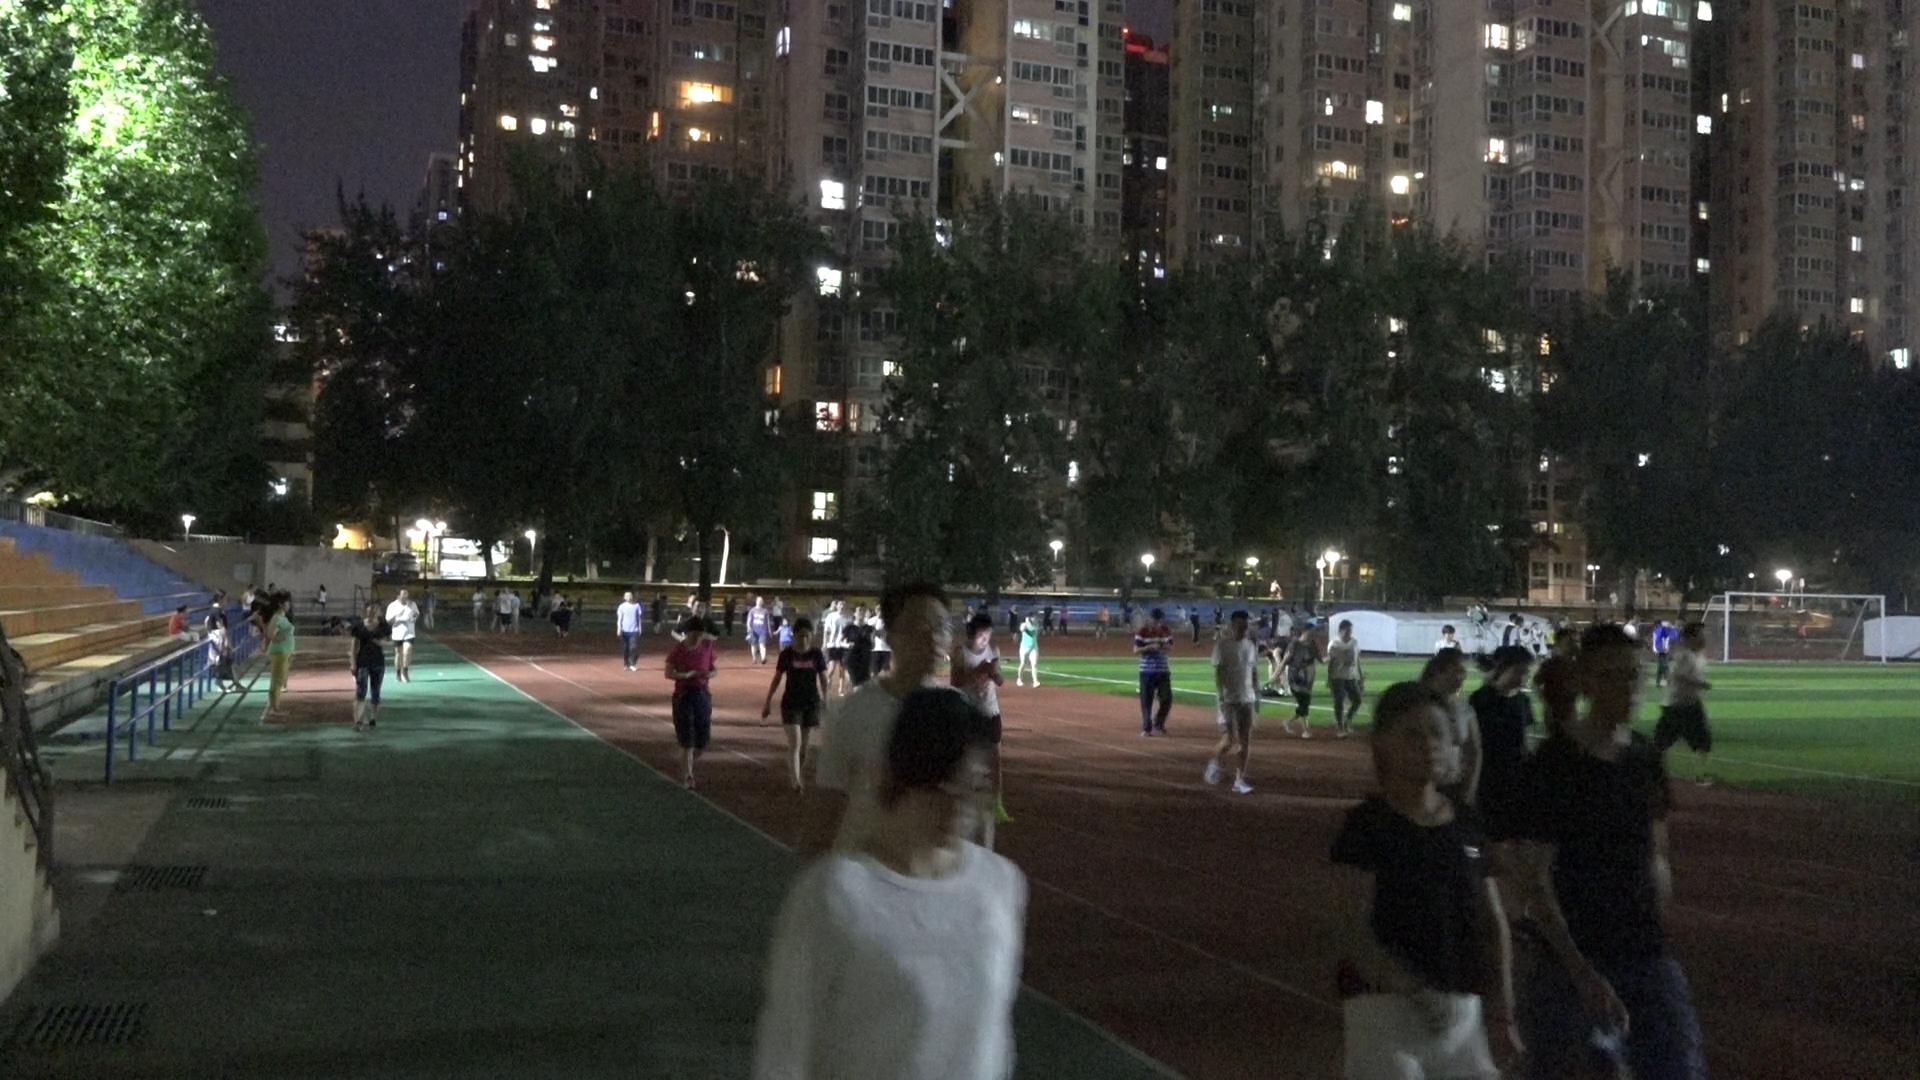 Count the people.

84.